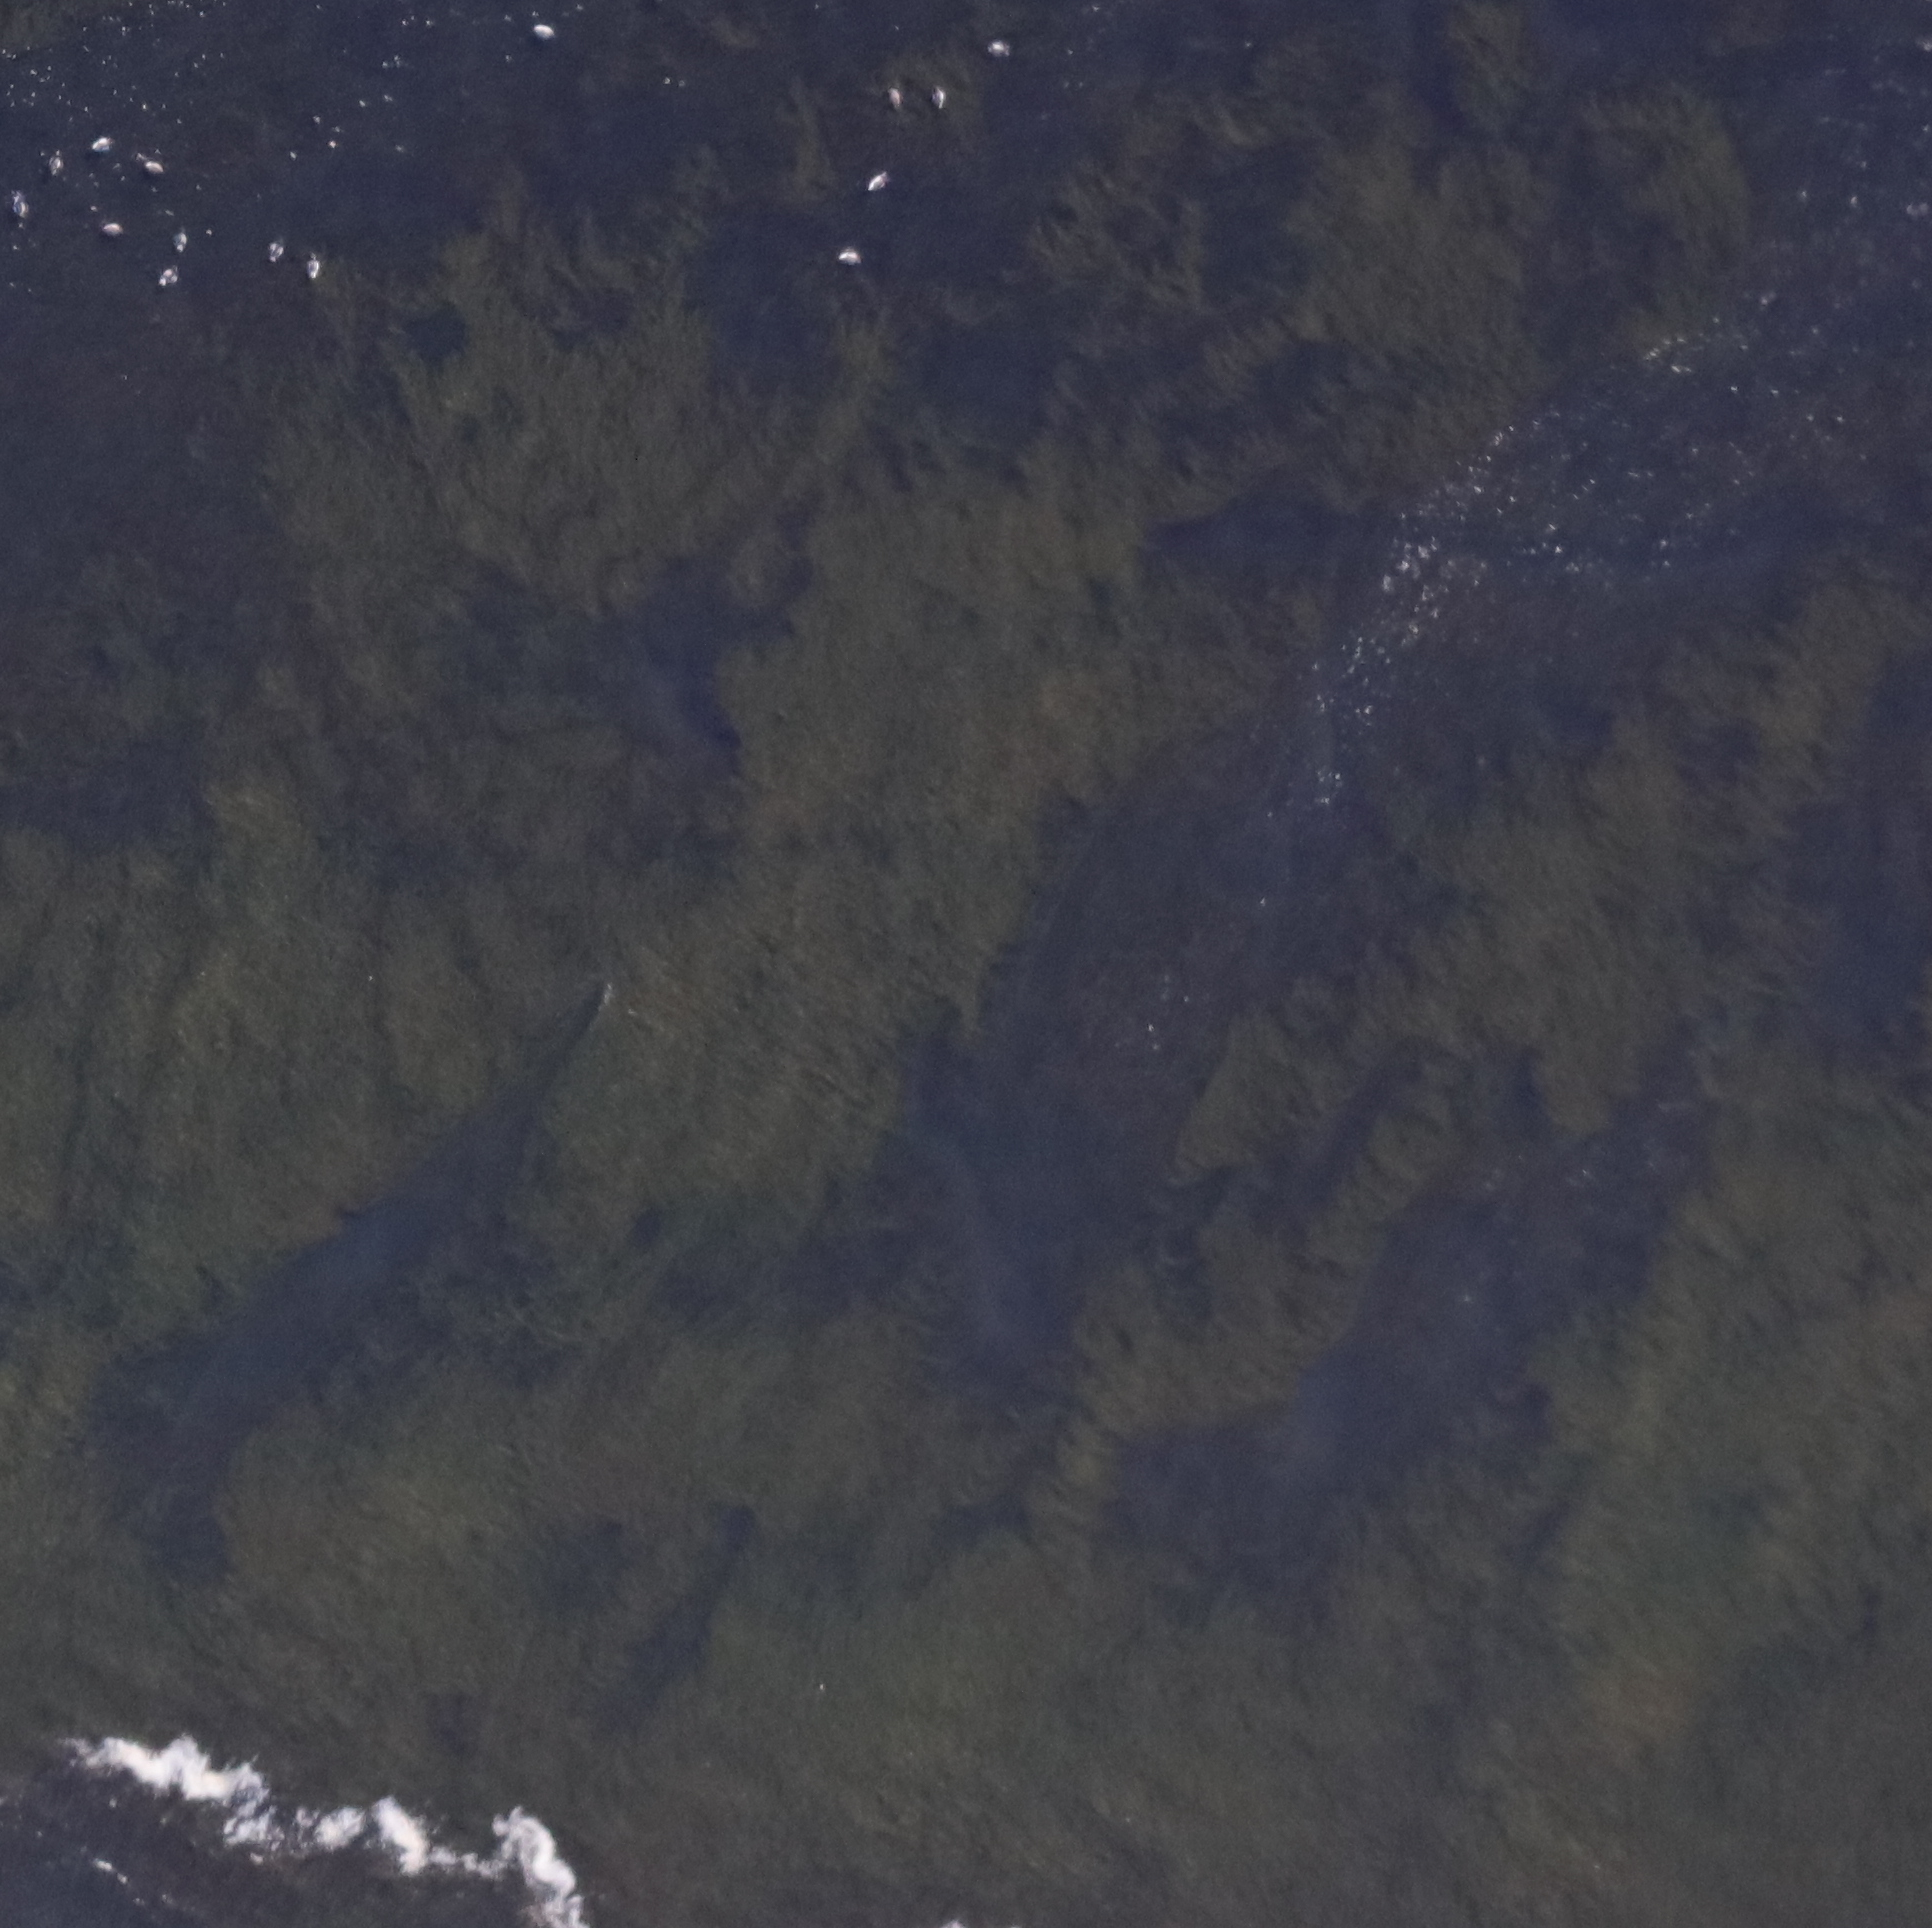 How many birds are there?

15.